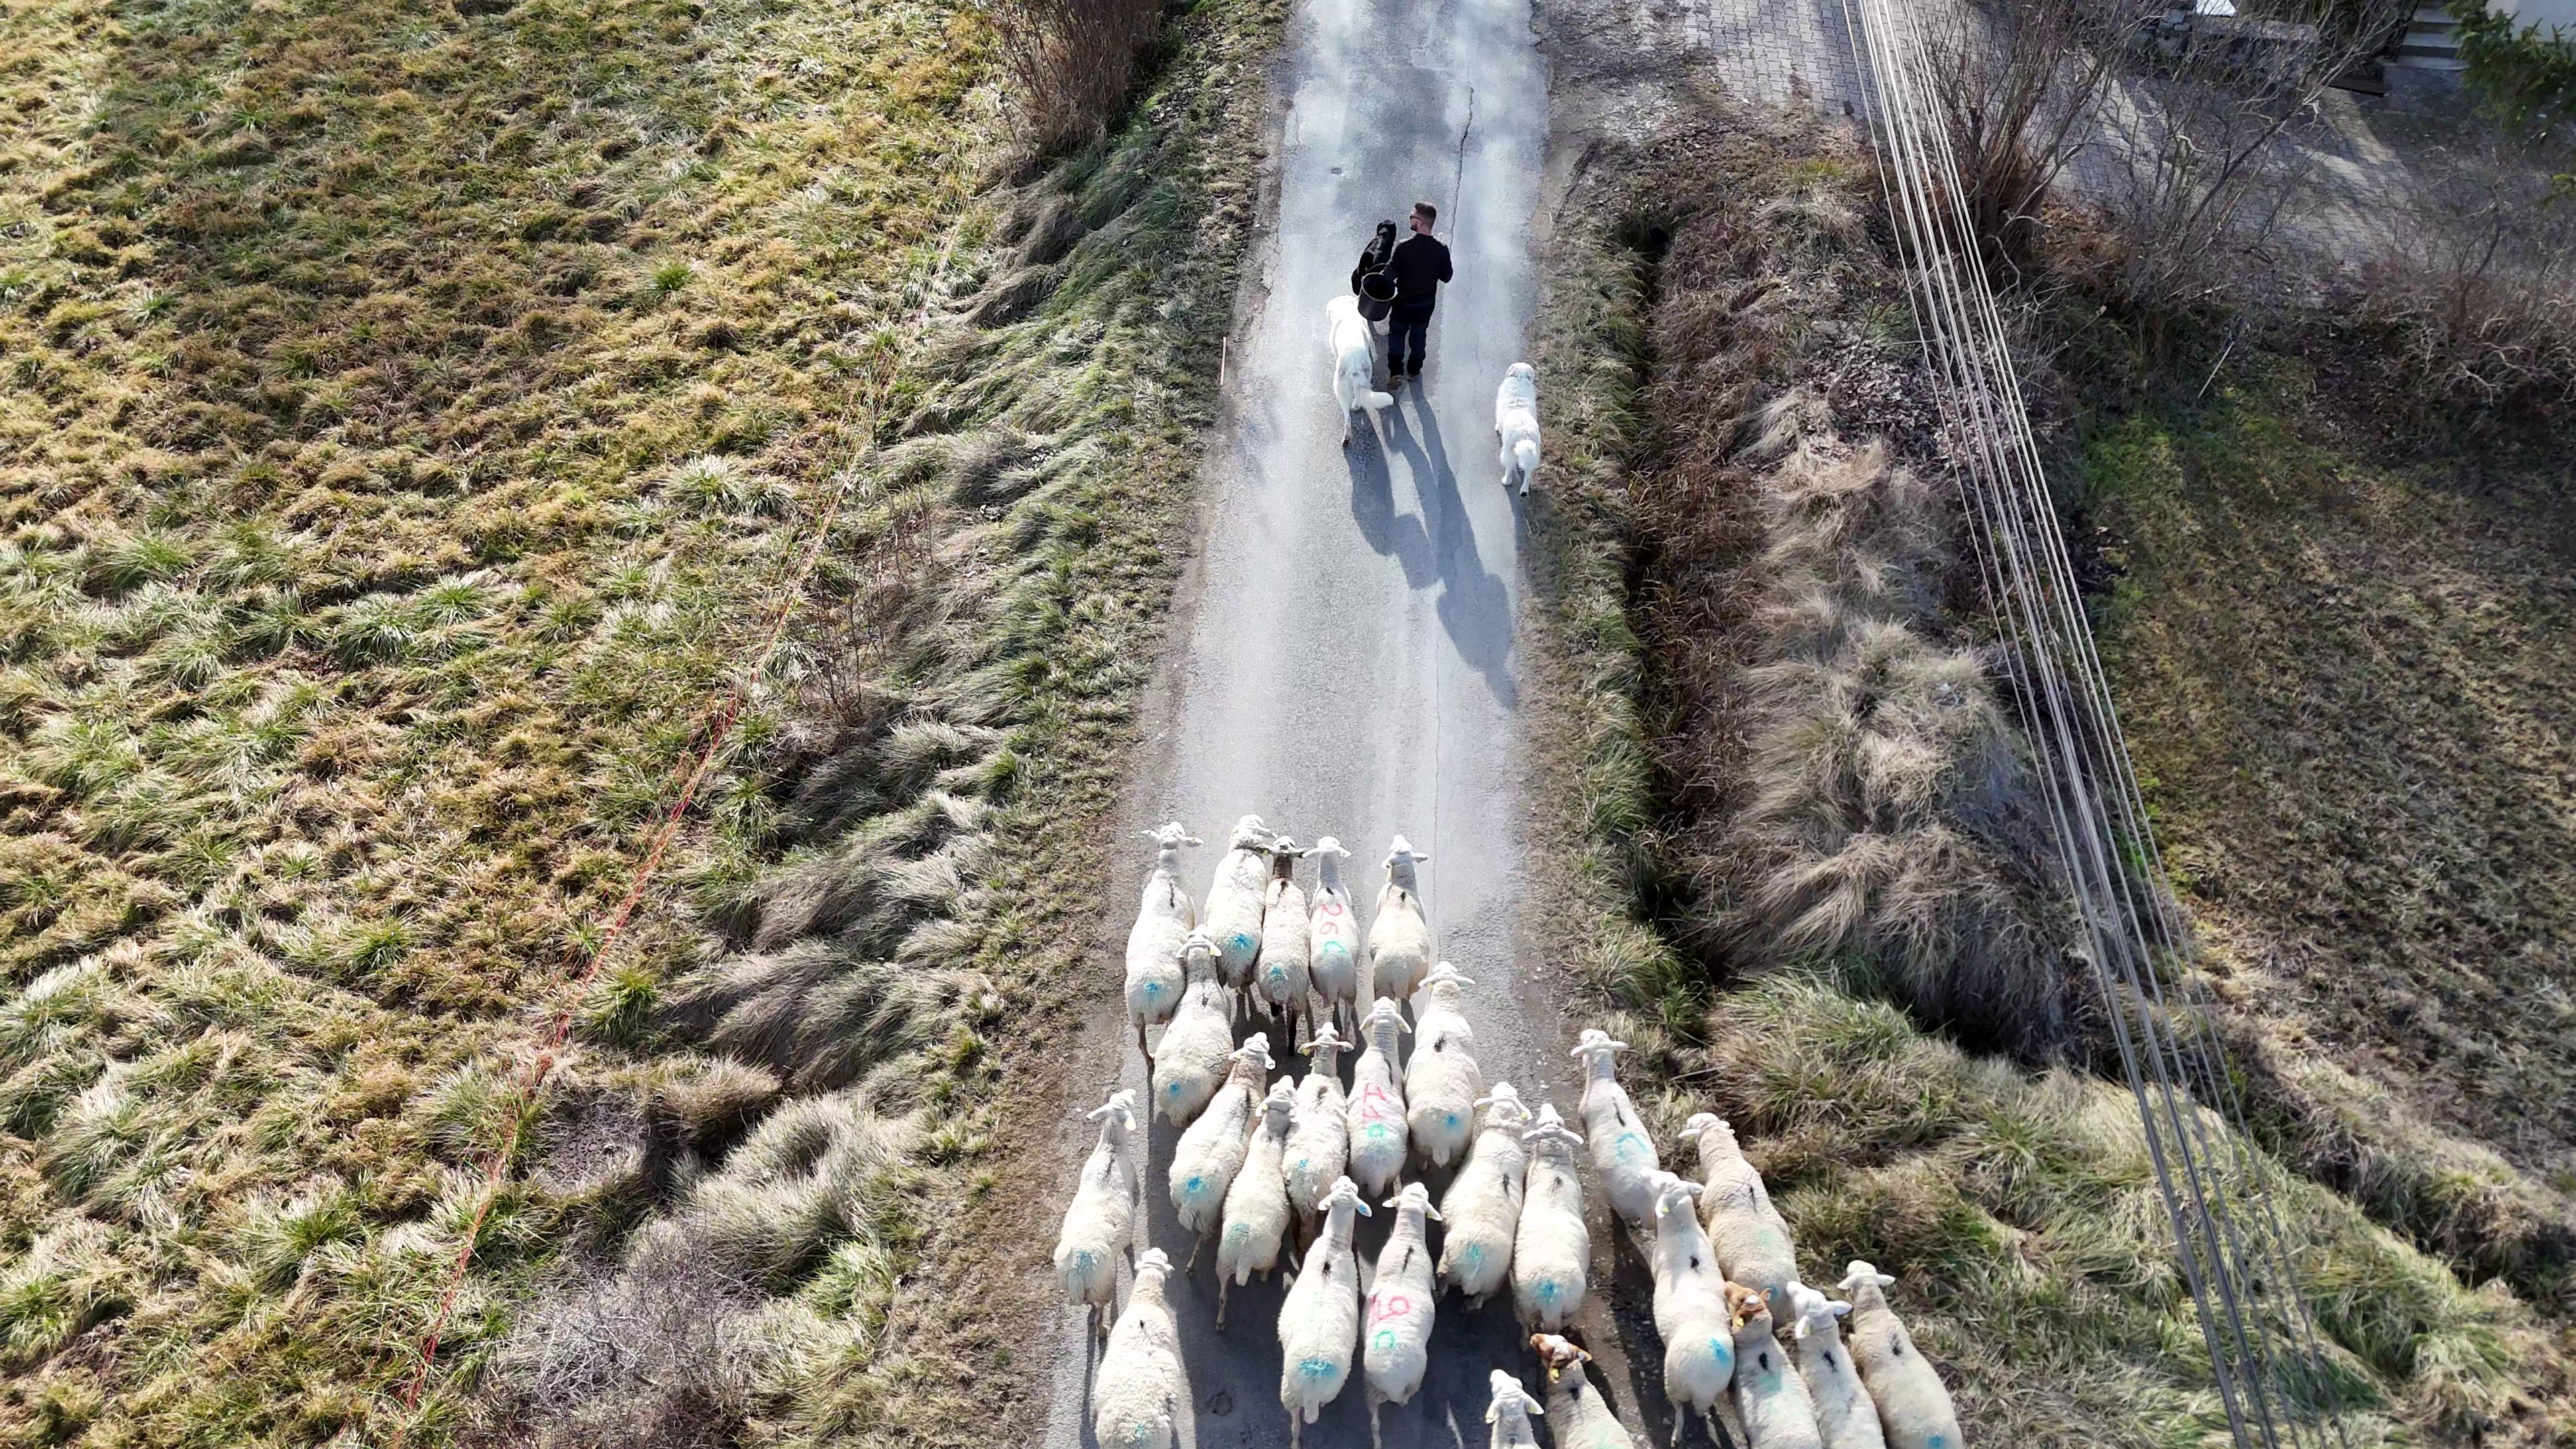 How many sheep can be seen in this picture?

25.